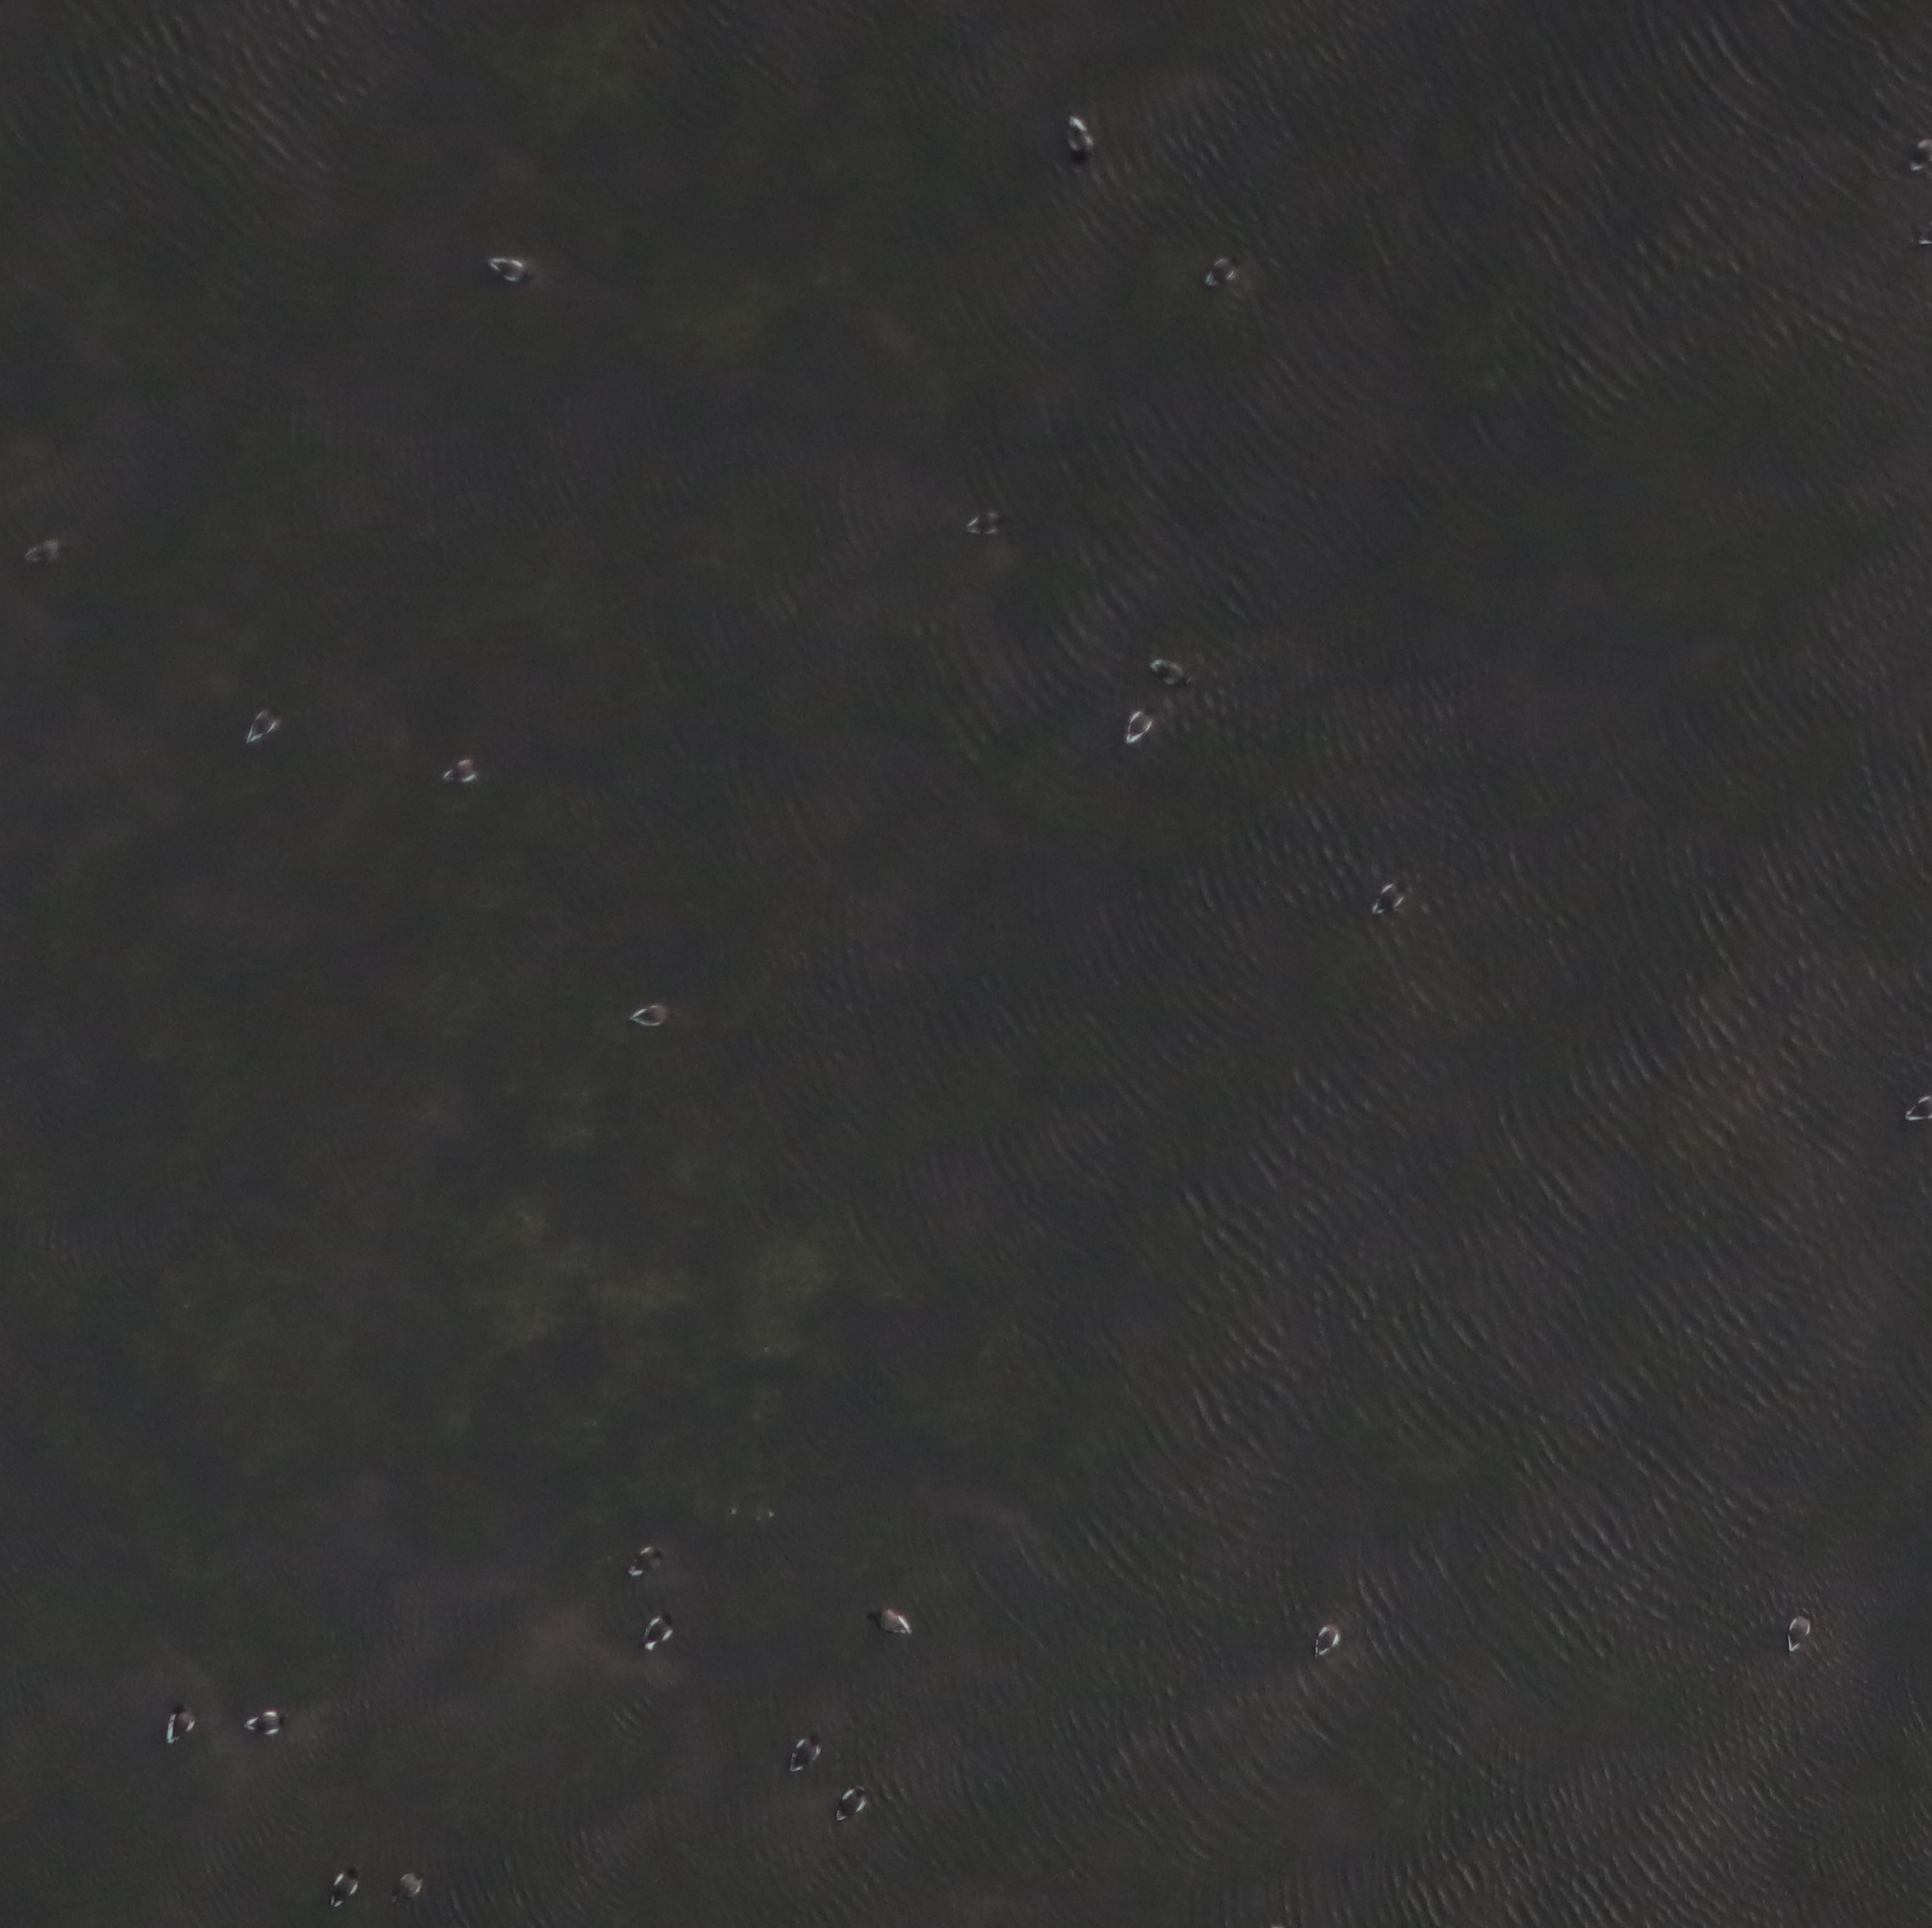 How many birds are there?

24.